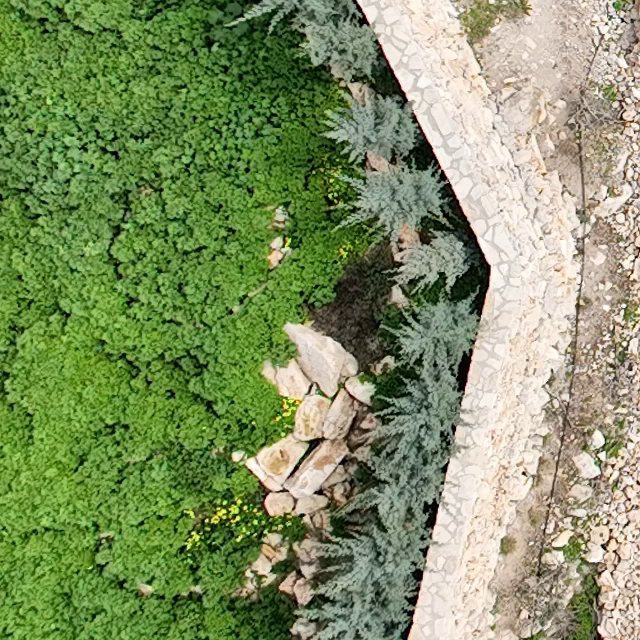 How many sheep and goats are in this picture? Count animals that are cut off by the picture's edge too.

0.